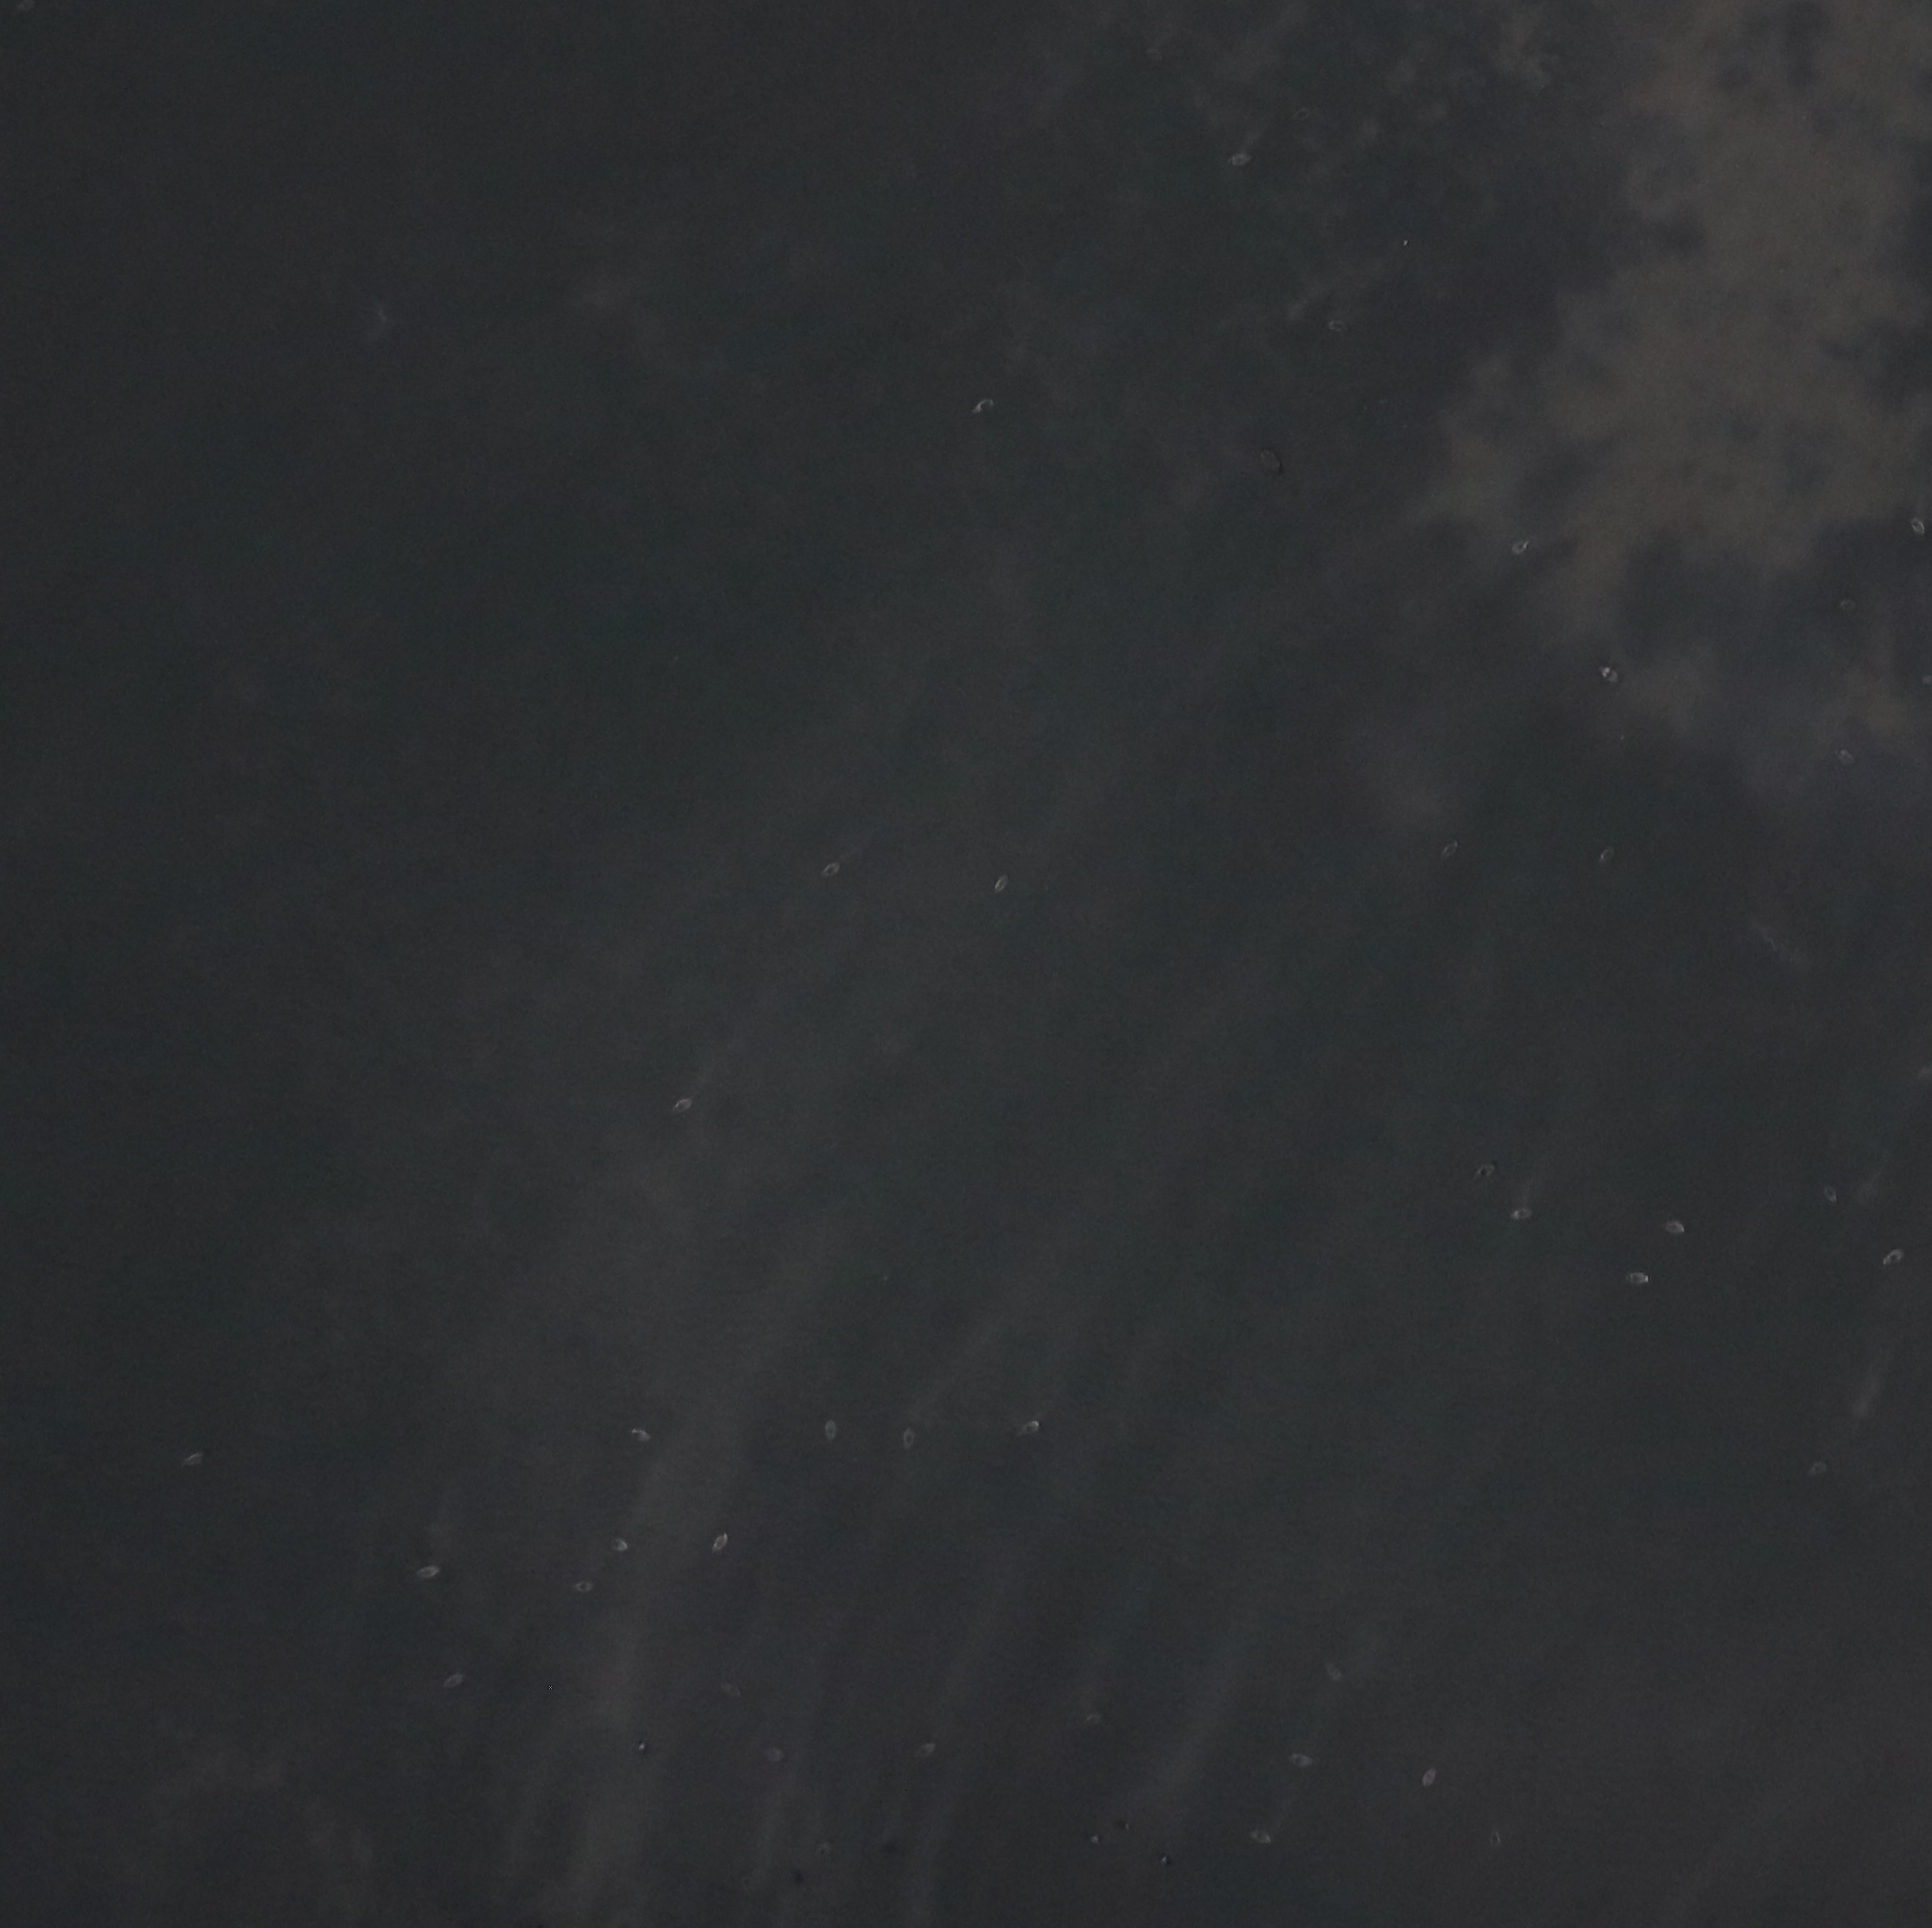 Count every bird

49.